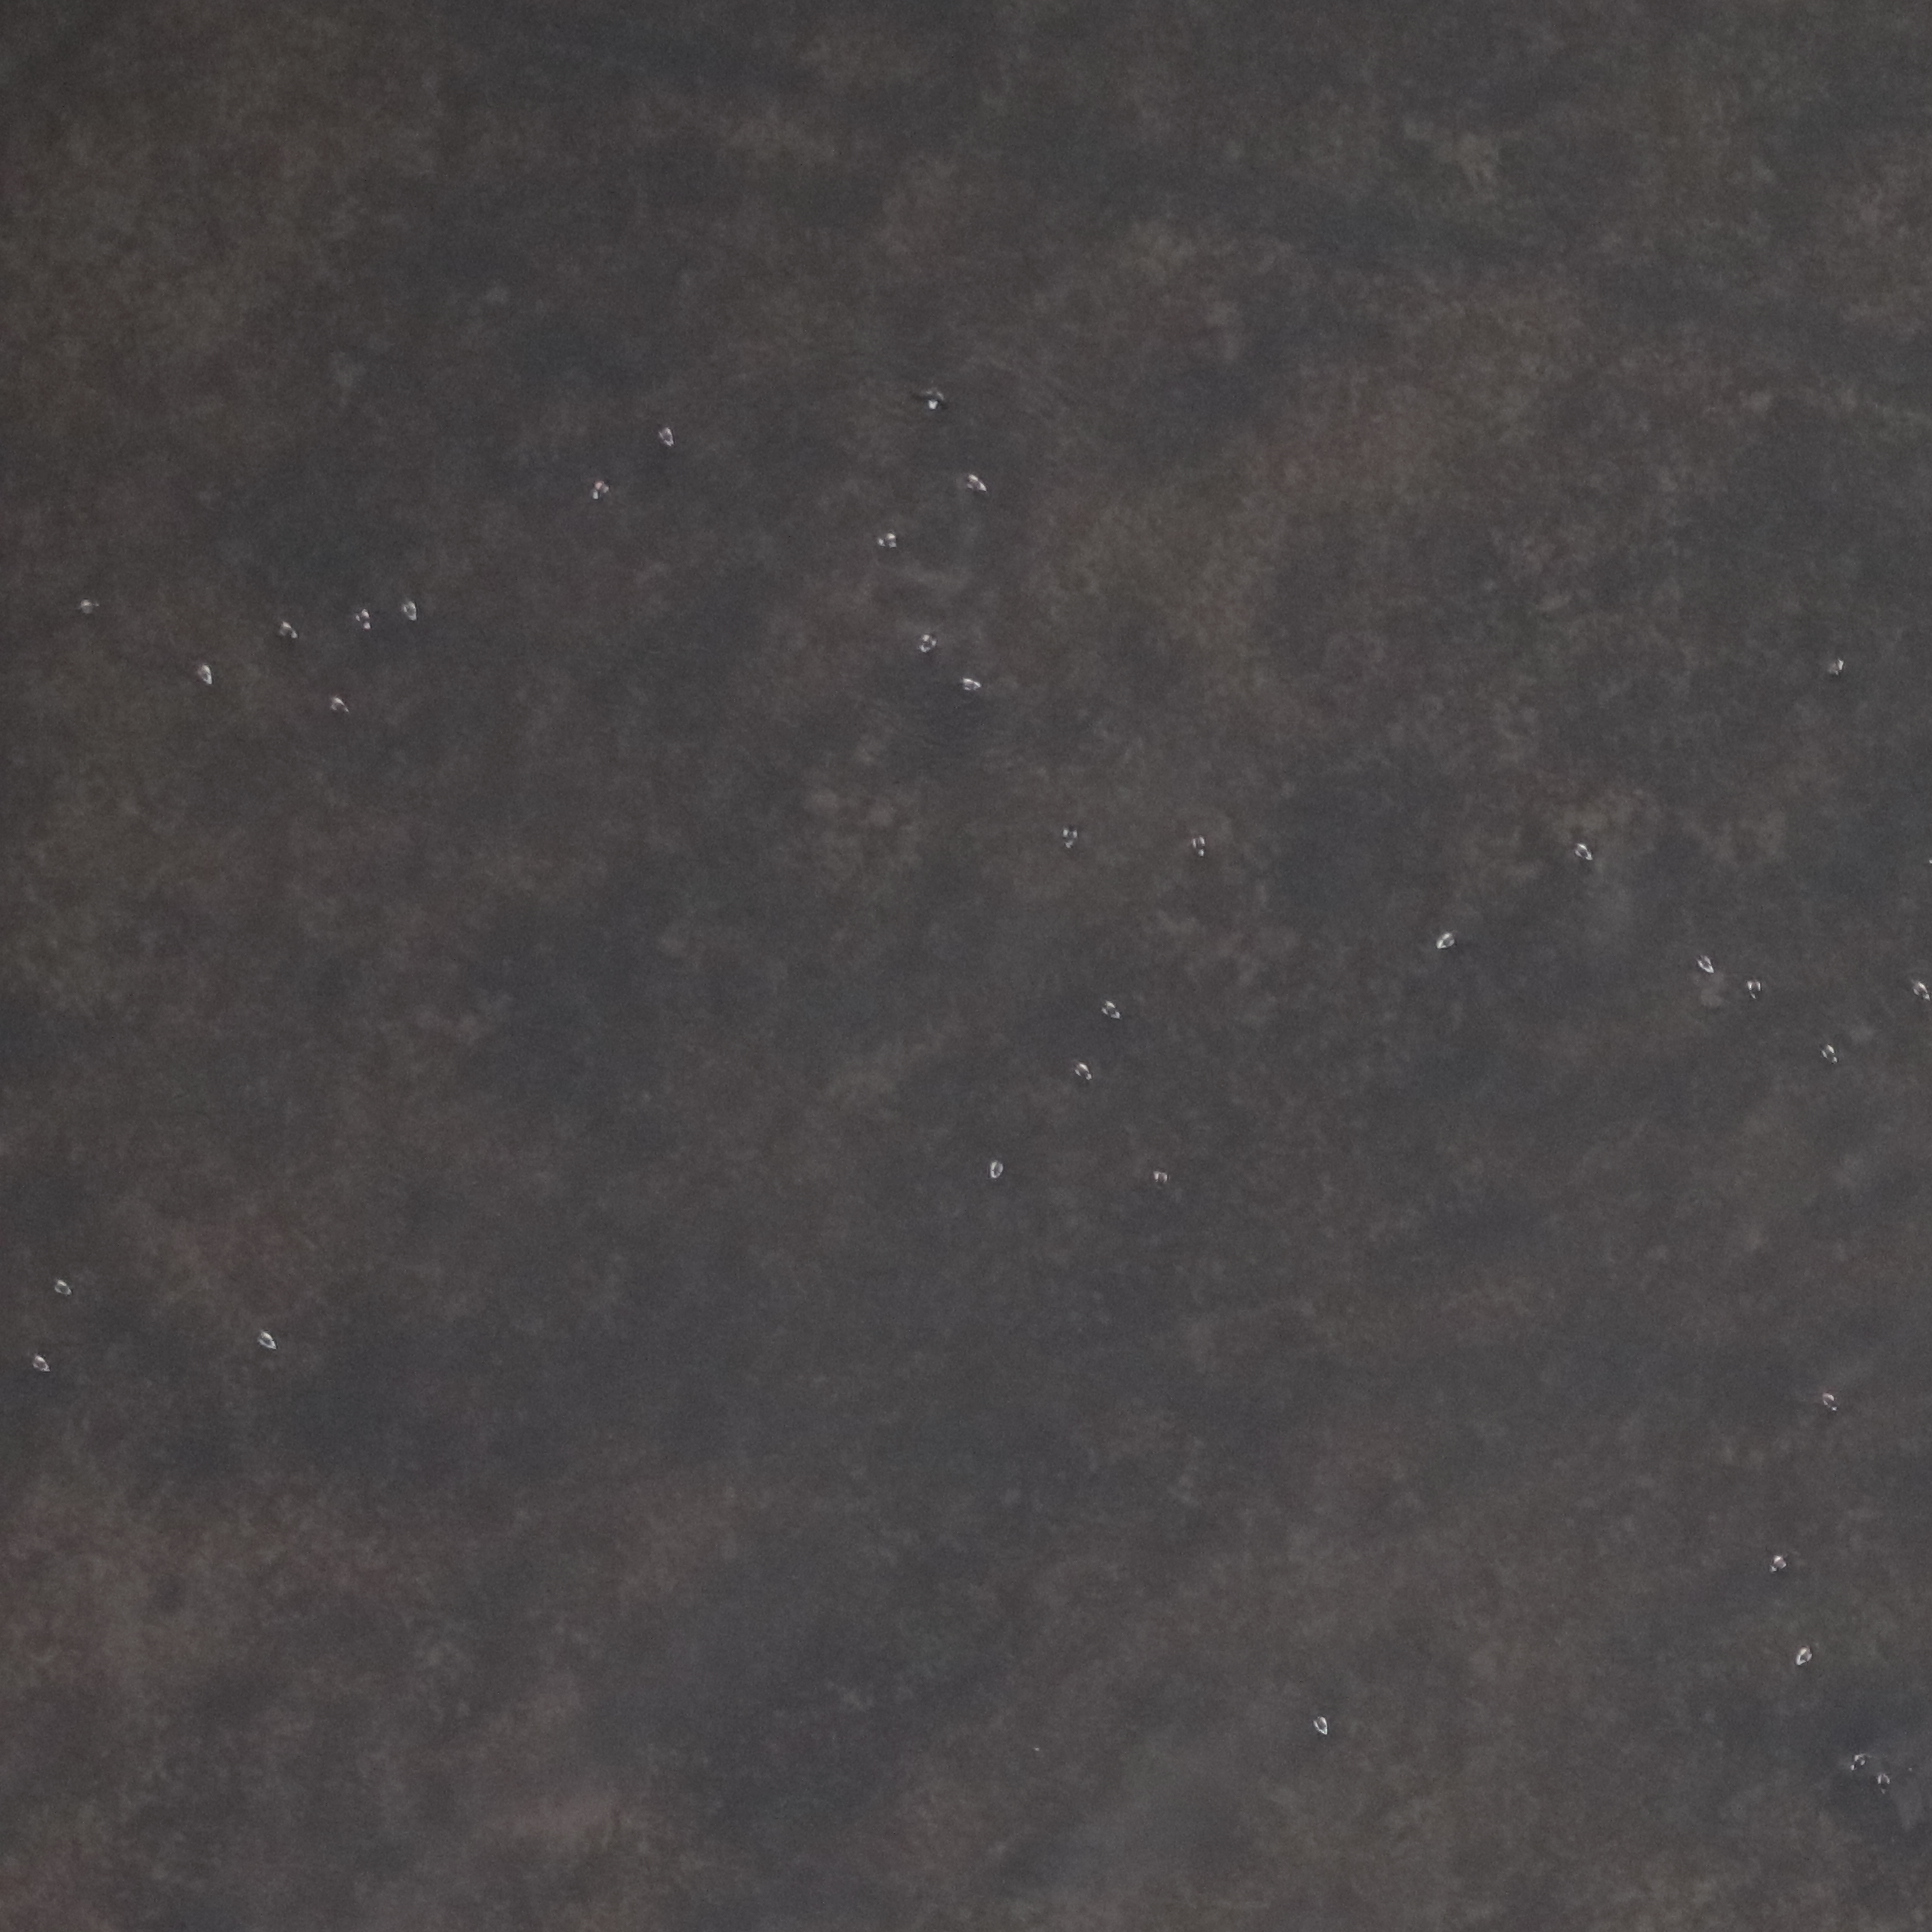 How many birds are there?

35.